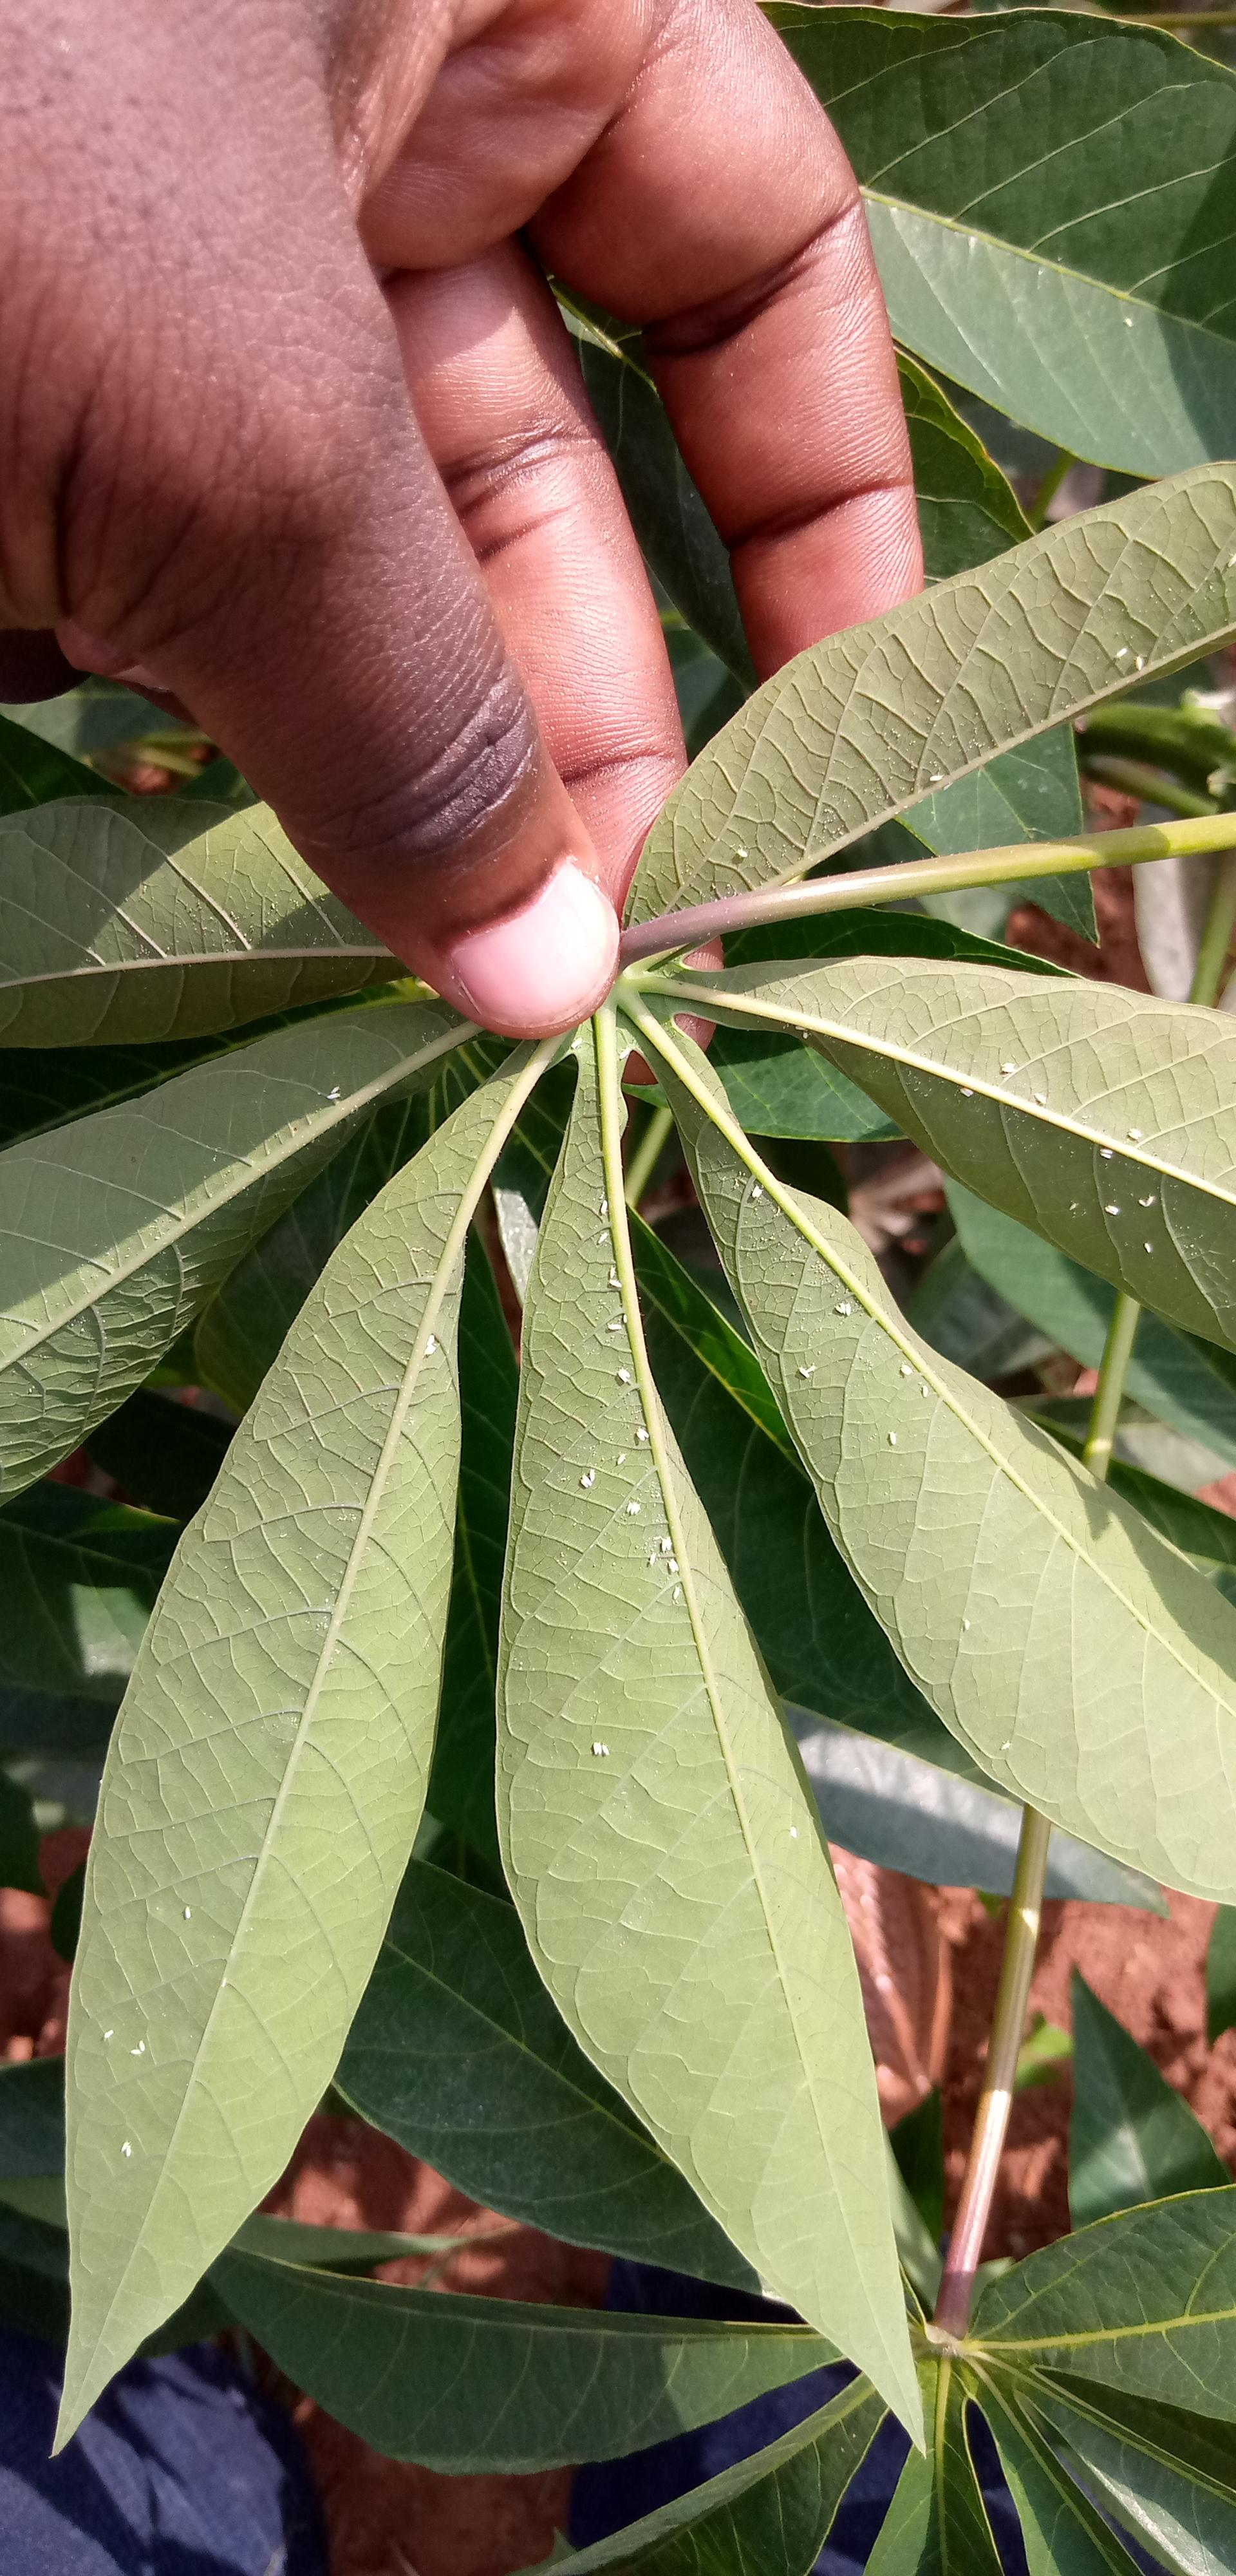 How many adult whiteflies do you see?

70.